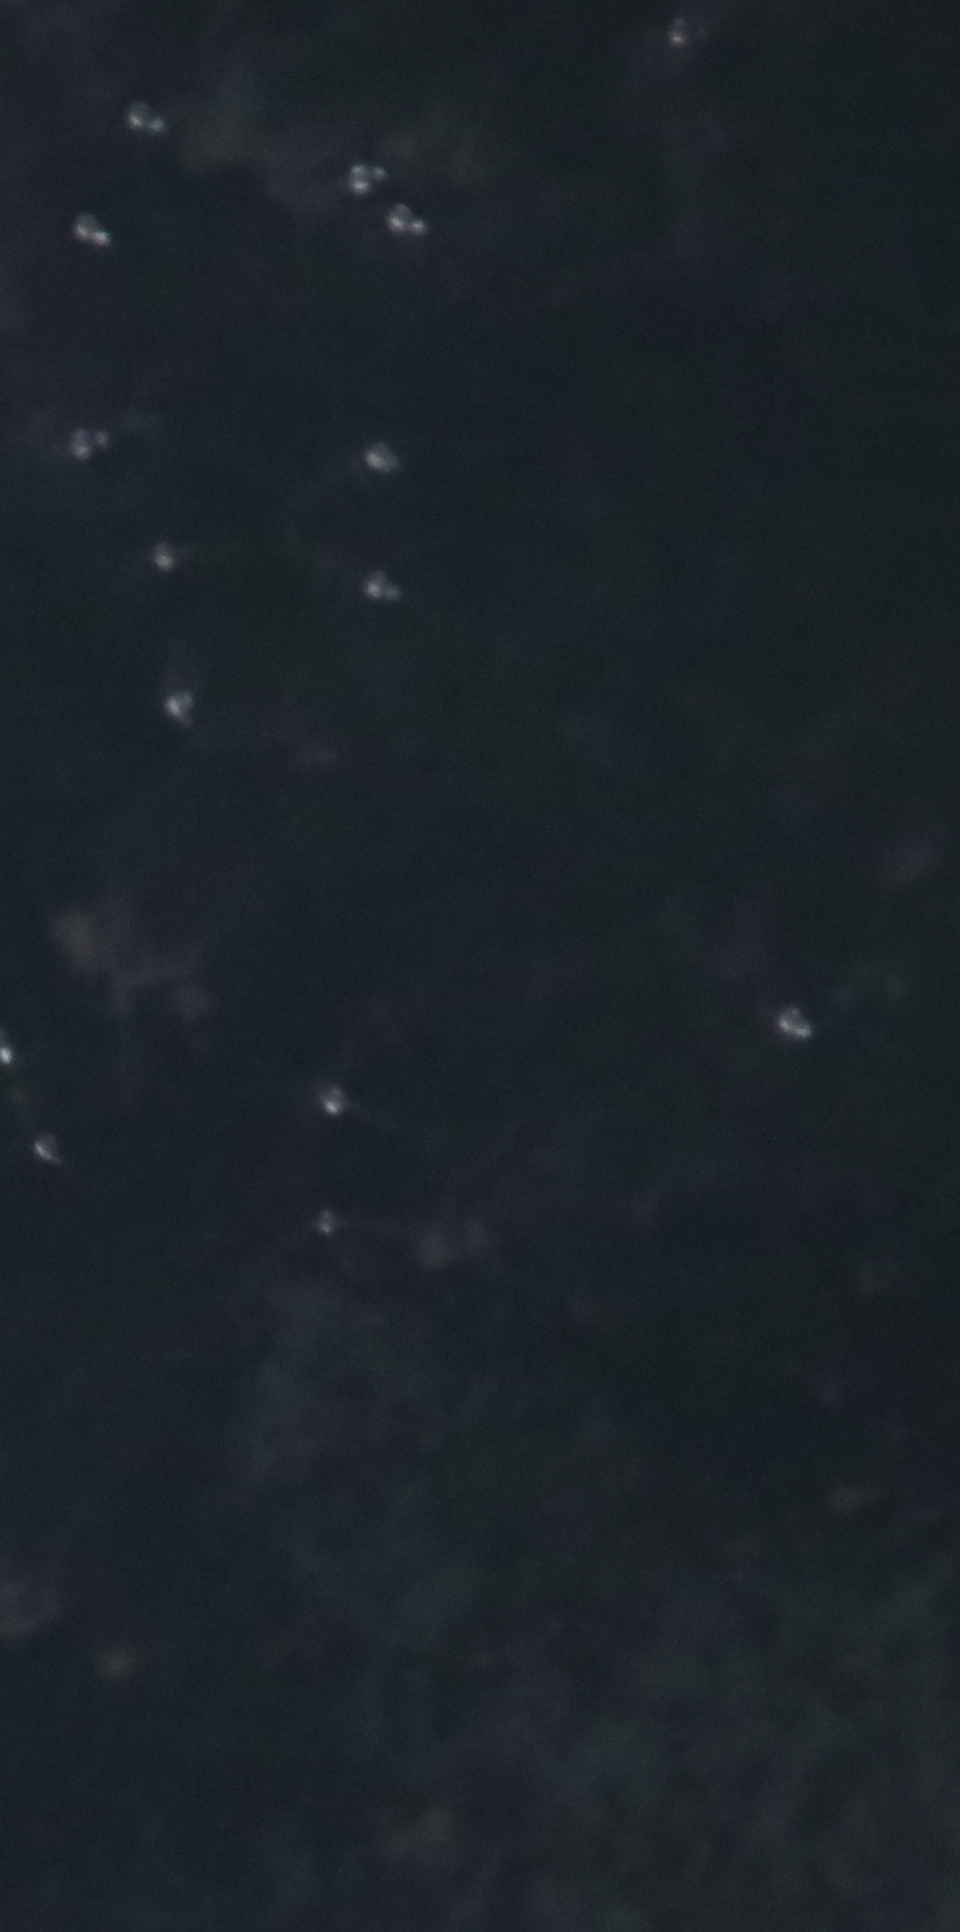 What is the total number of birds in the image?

14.